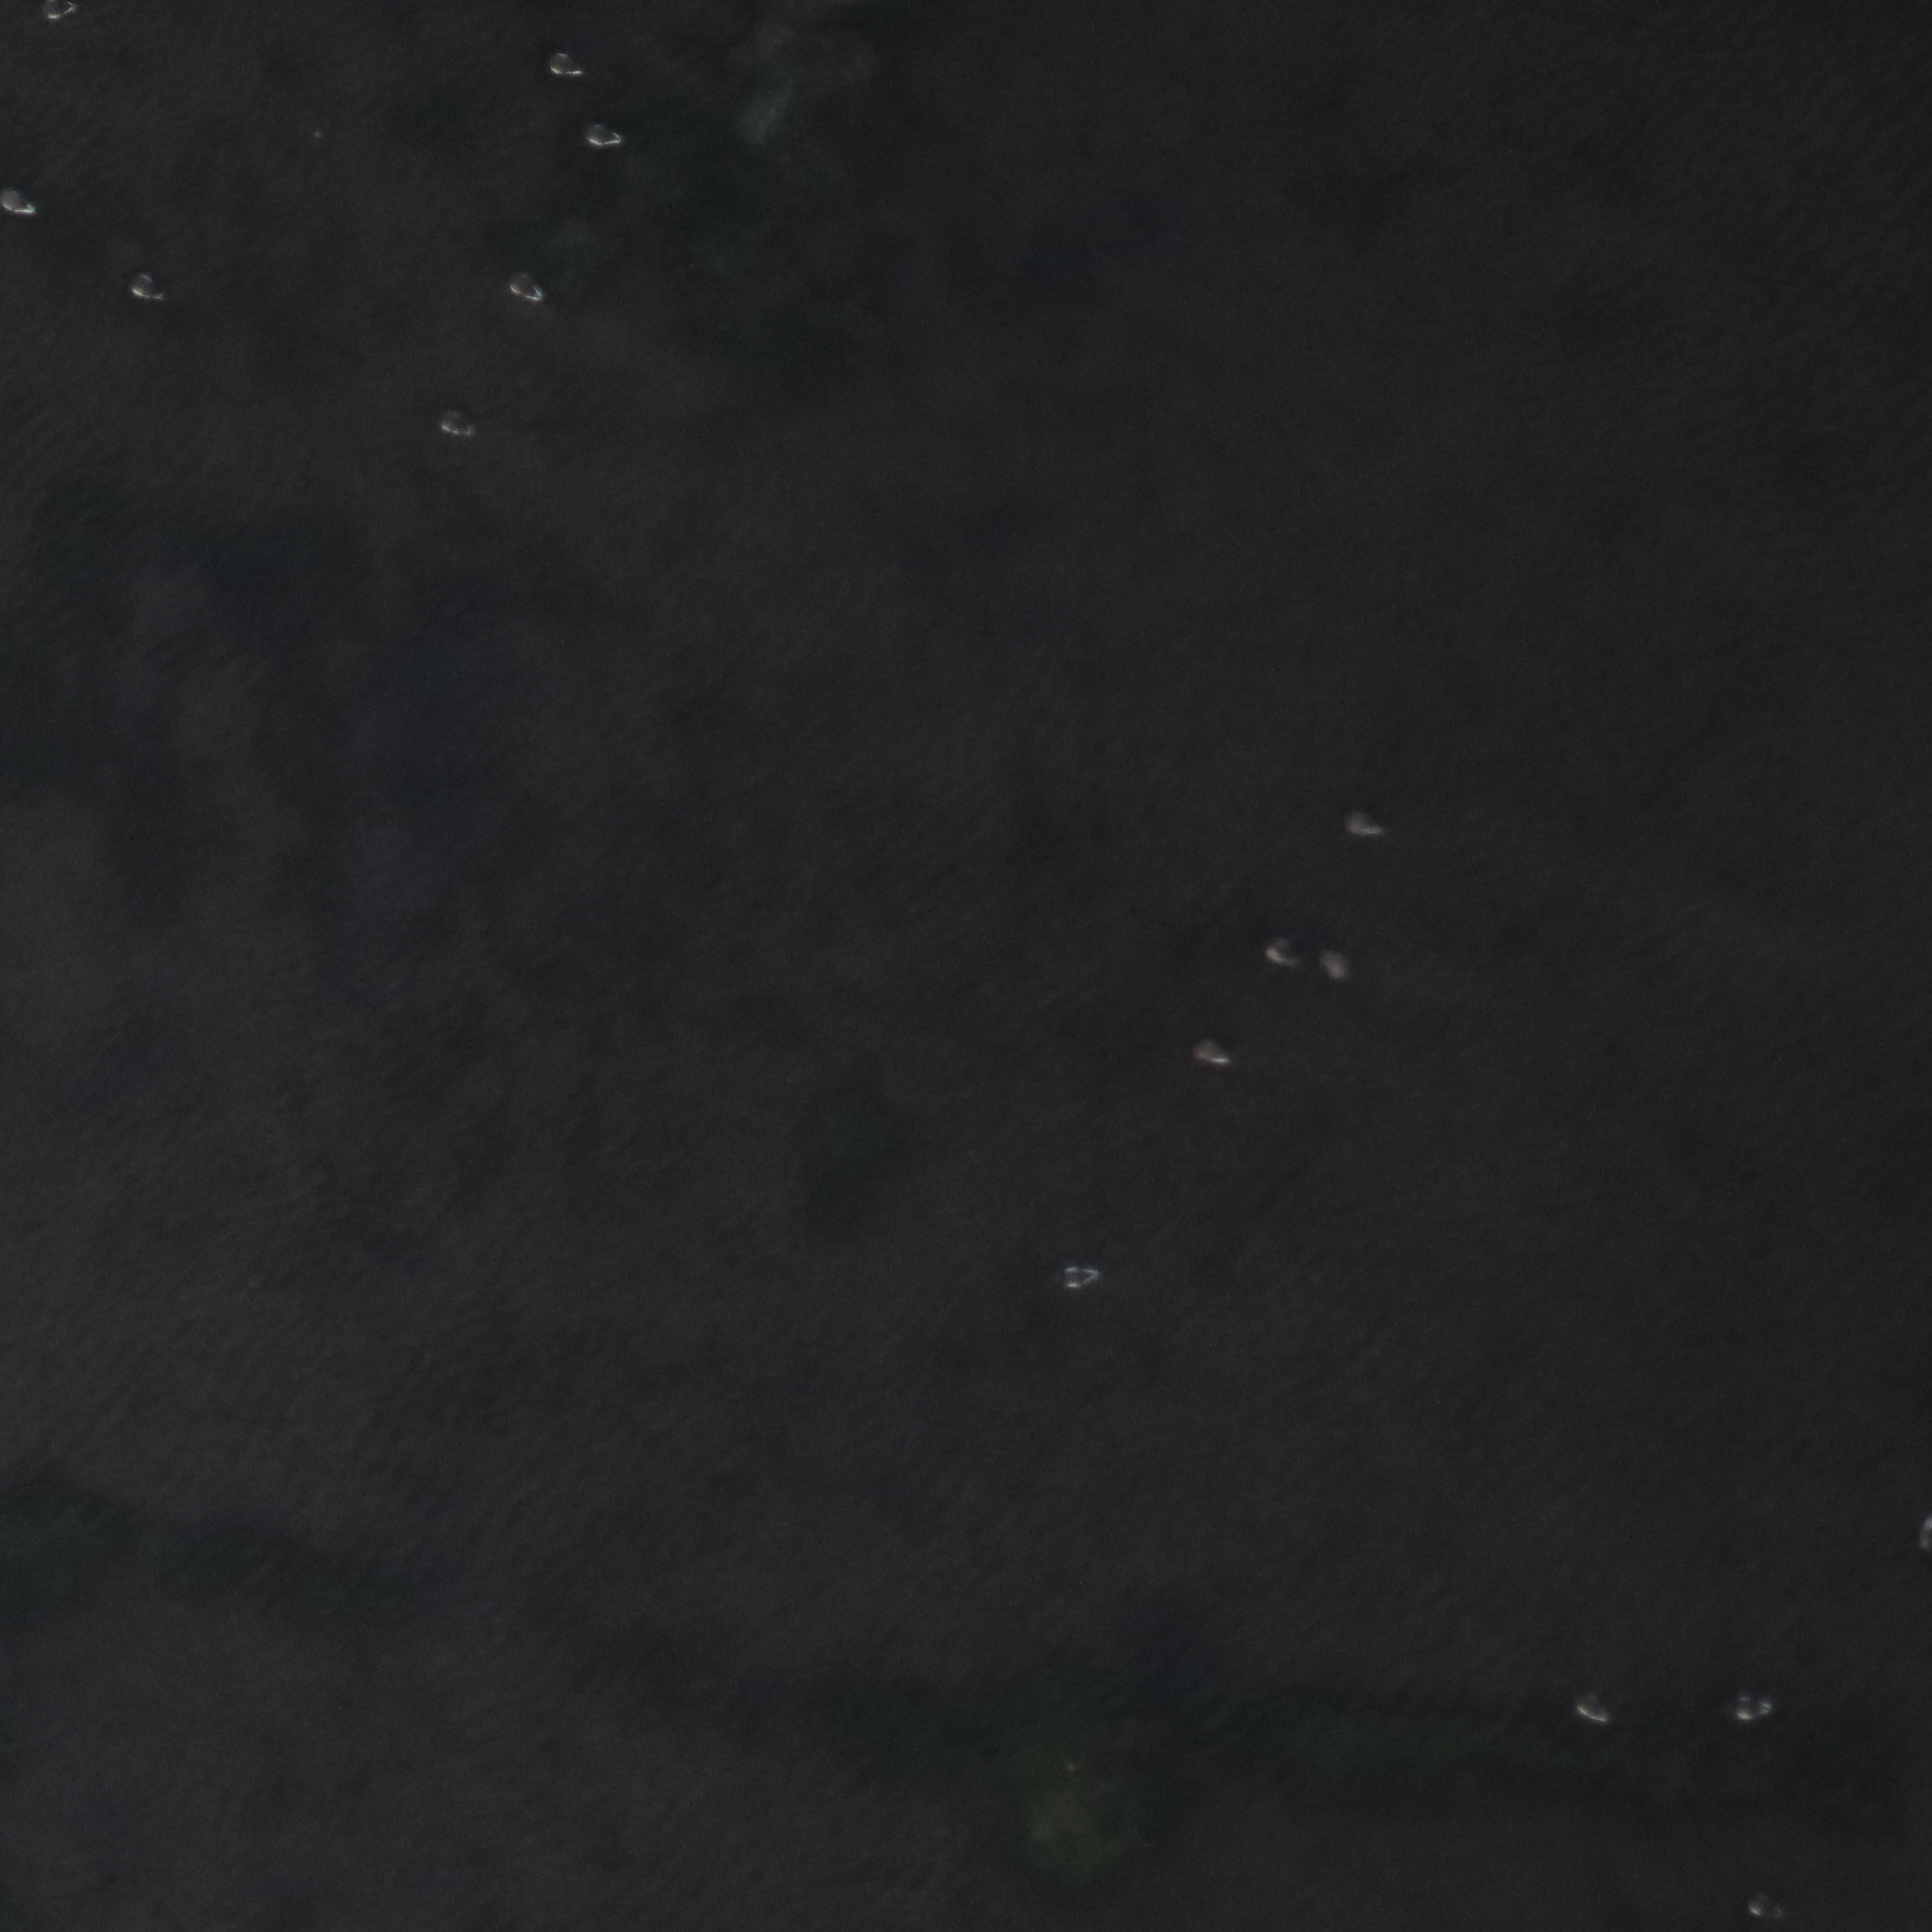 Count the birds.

14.